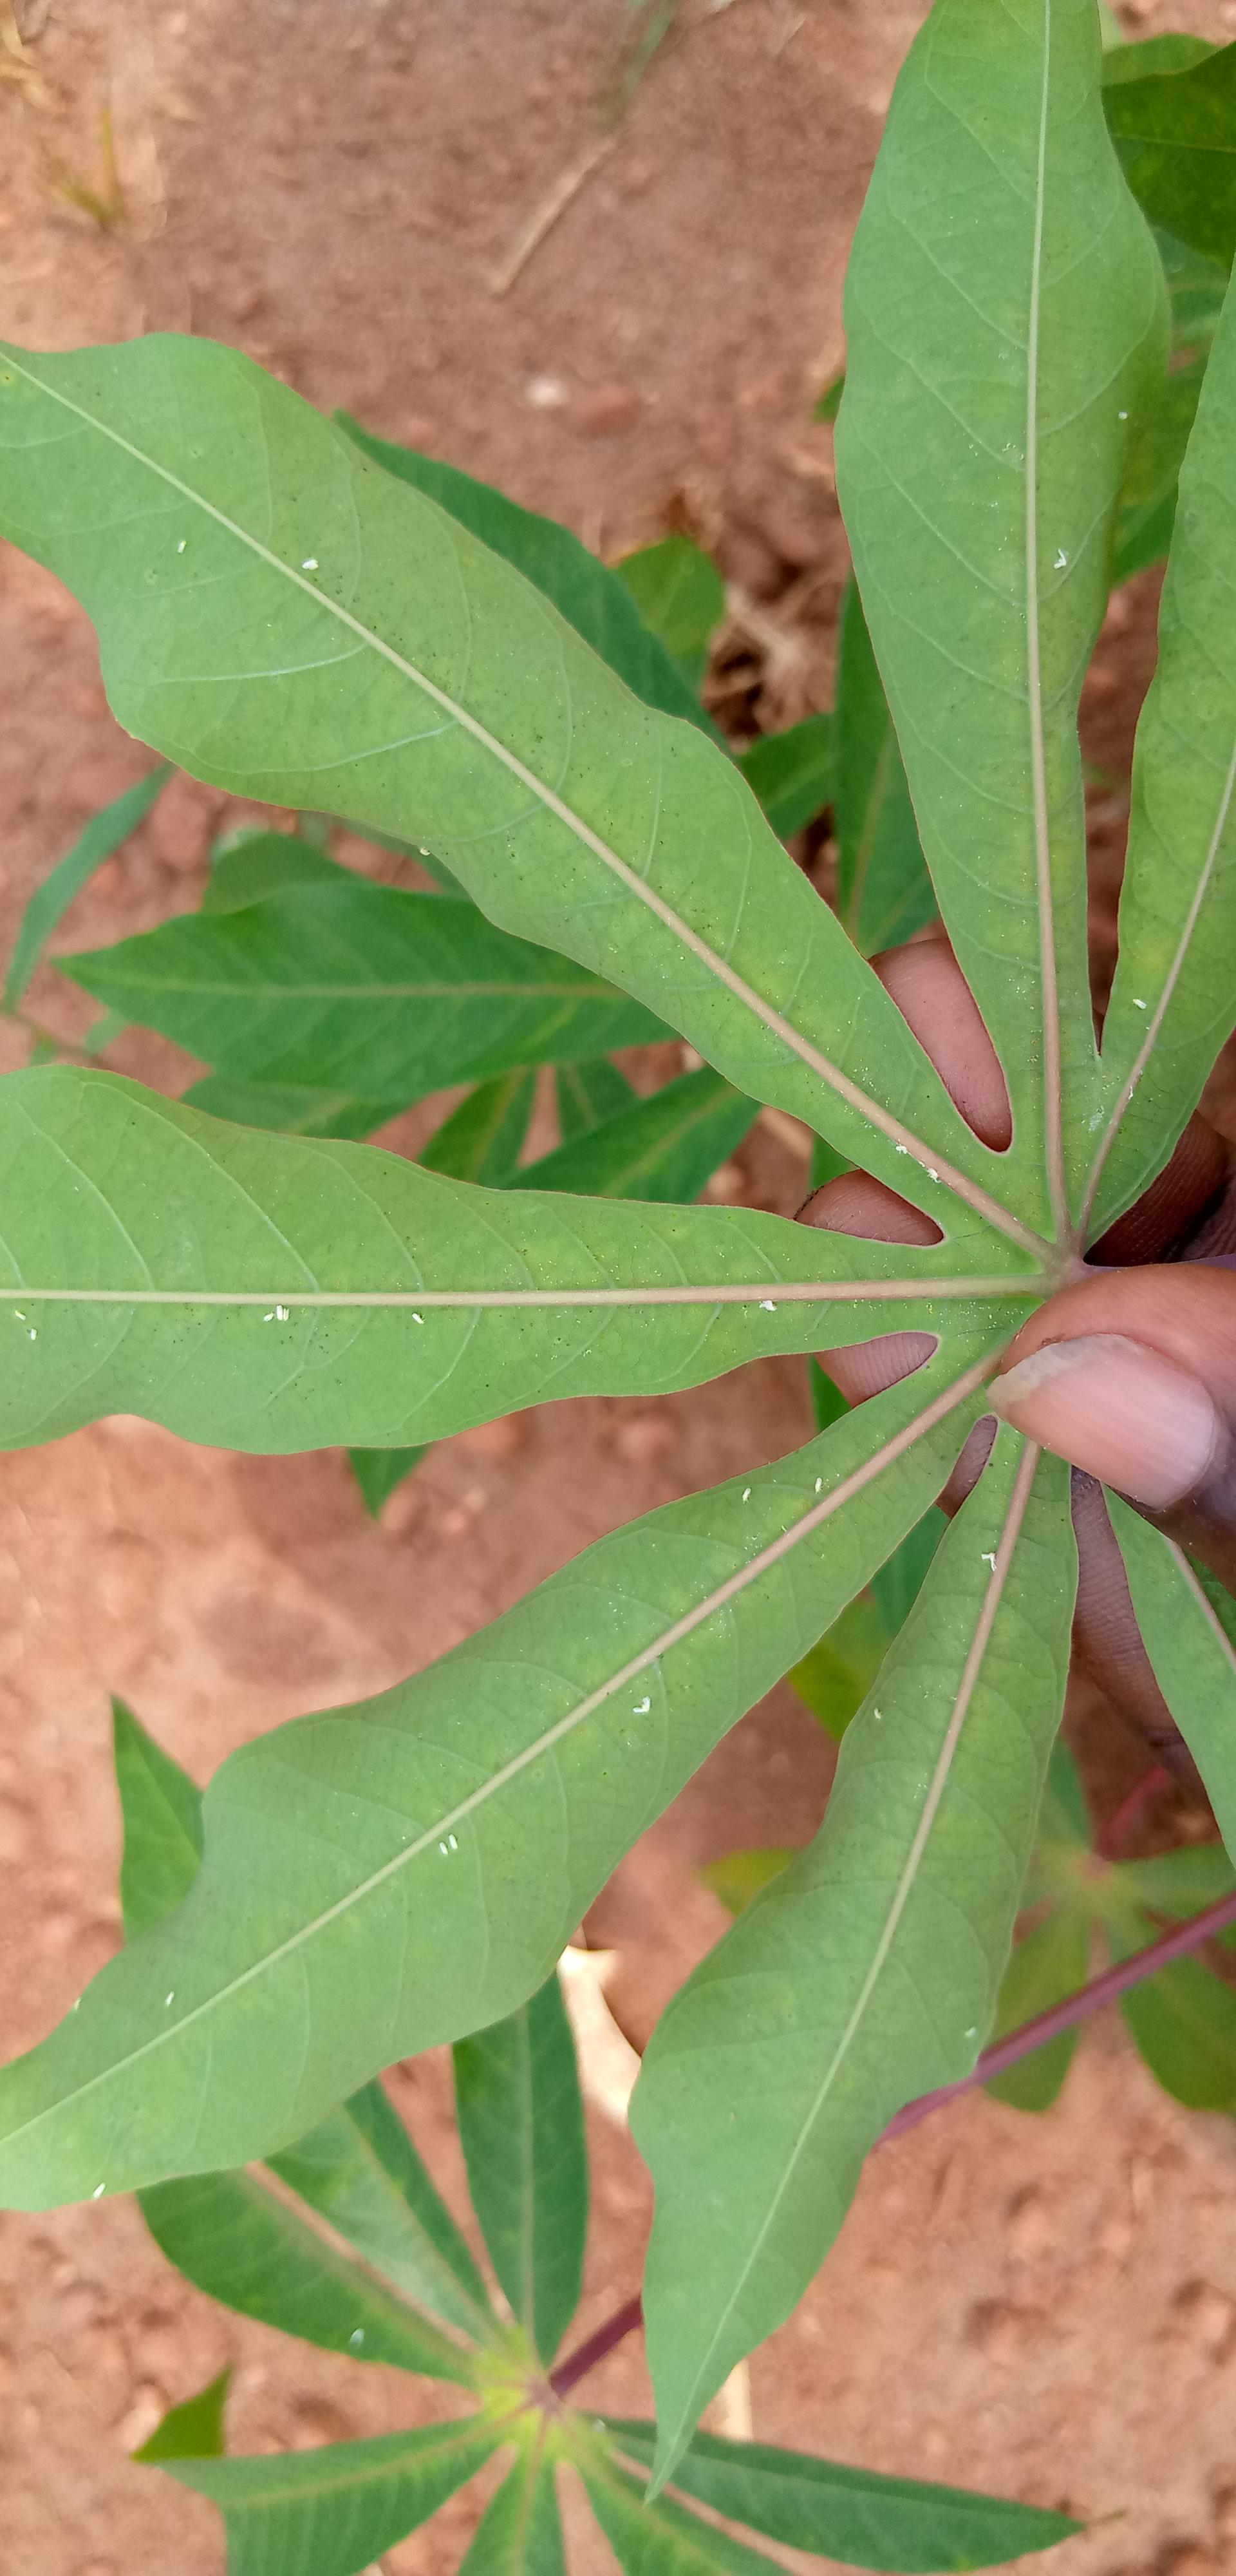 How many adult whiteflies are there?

24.